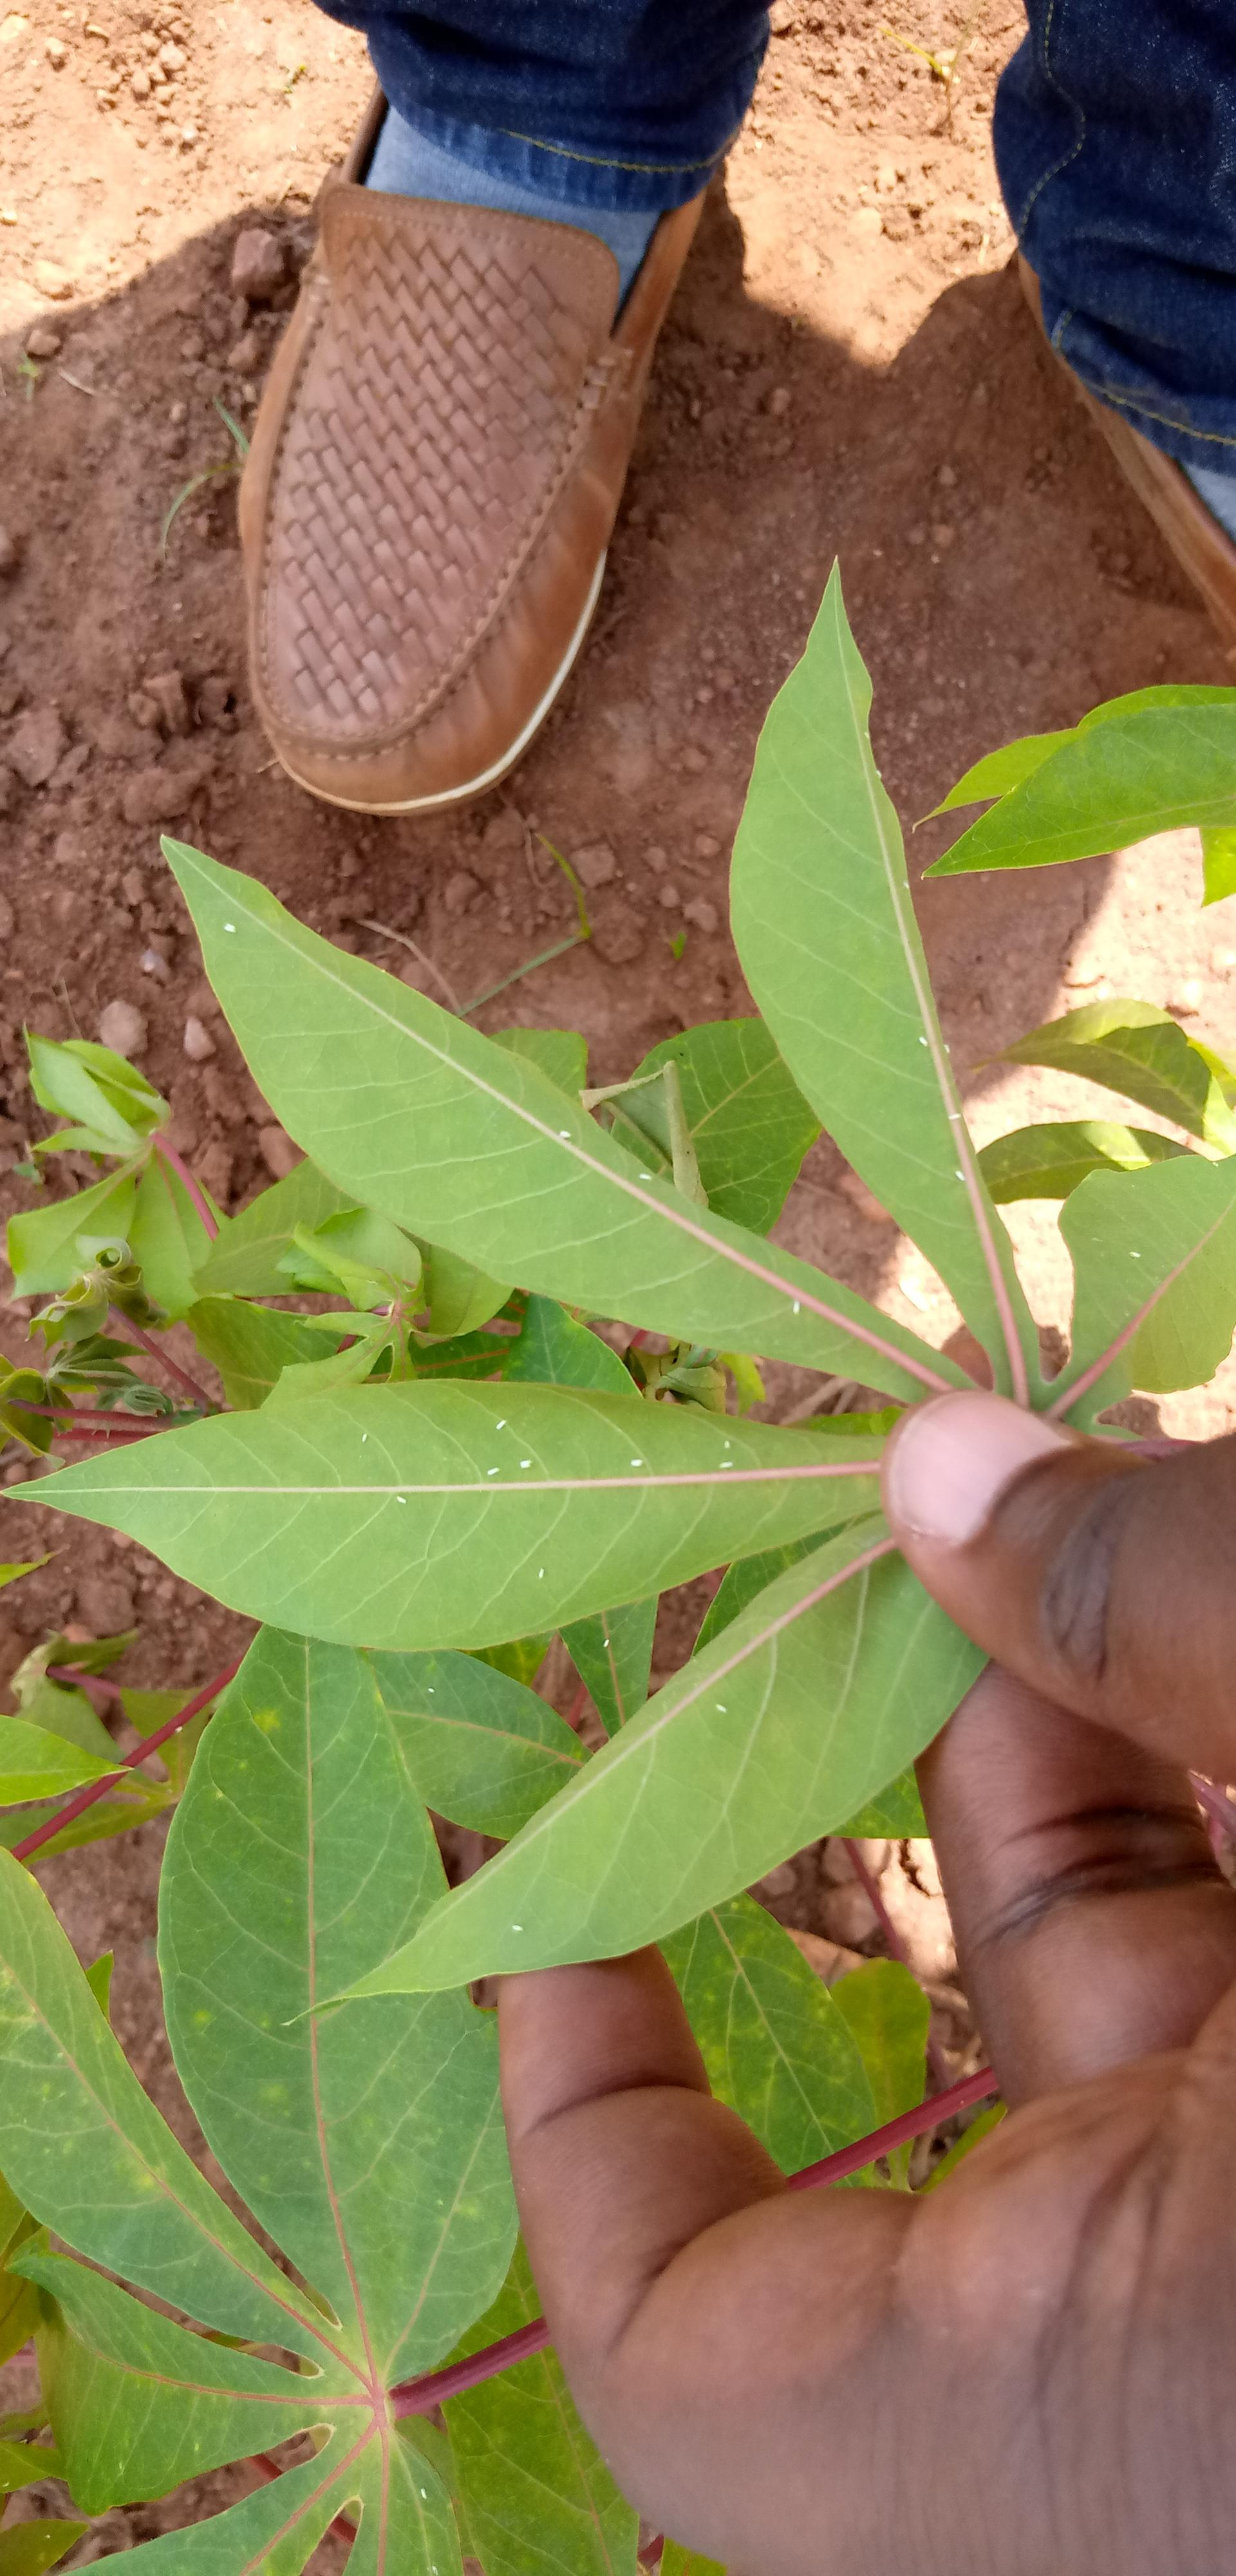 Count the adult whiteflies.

23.